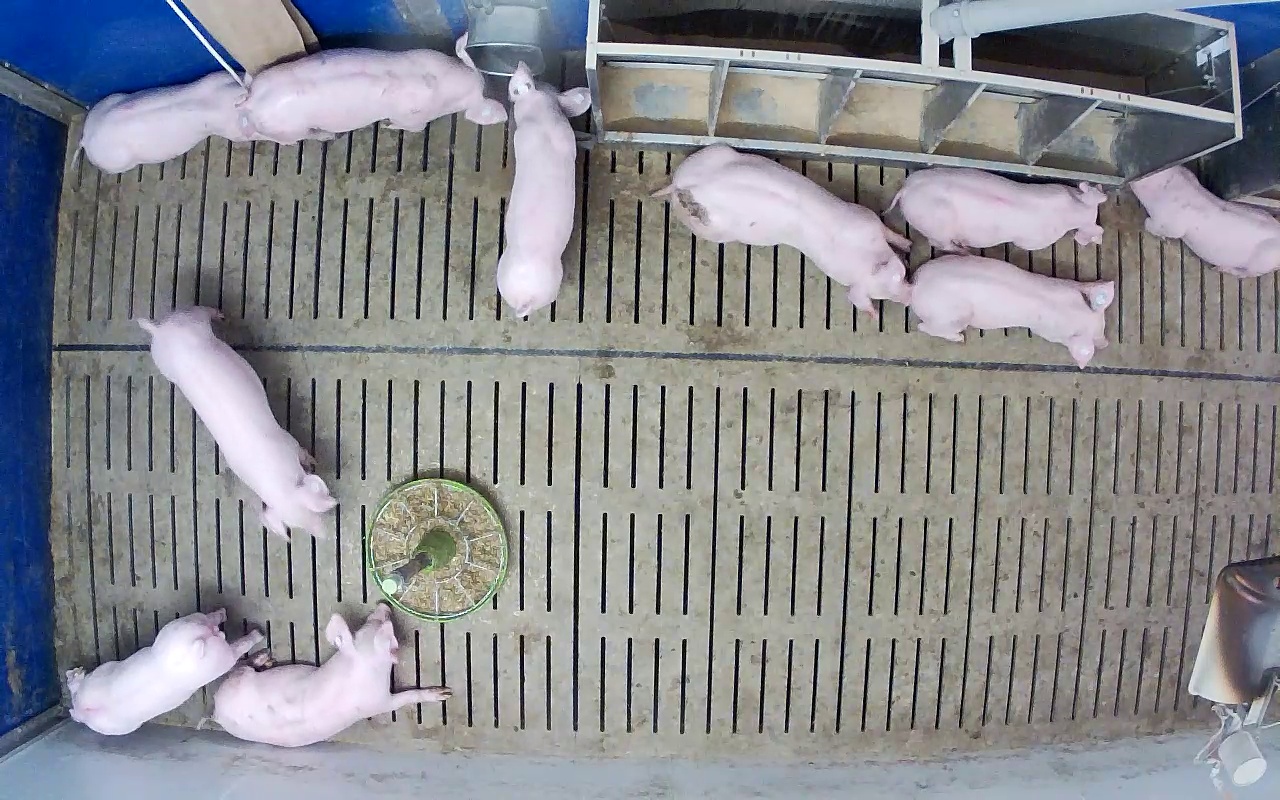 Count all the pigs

10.